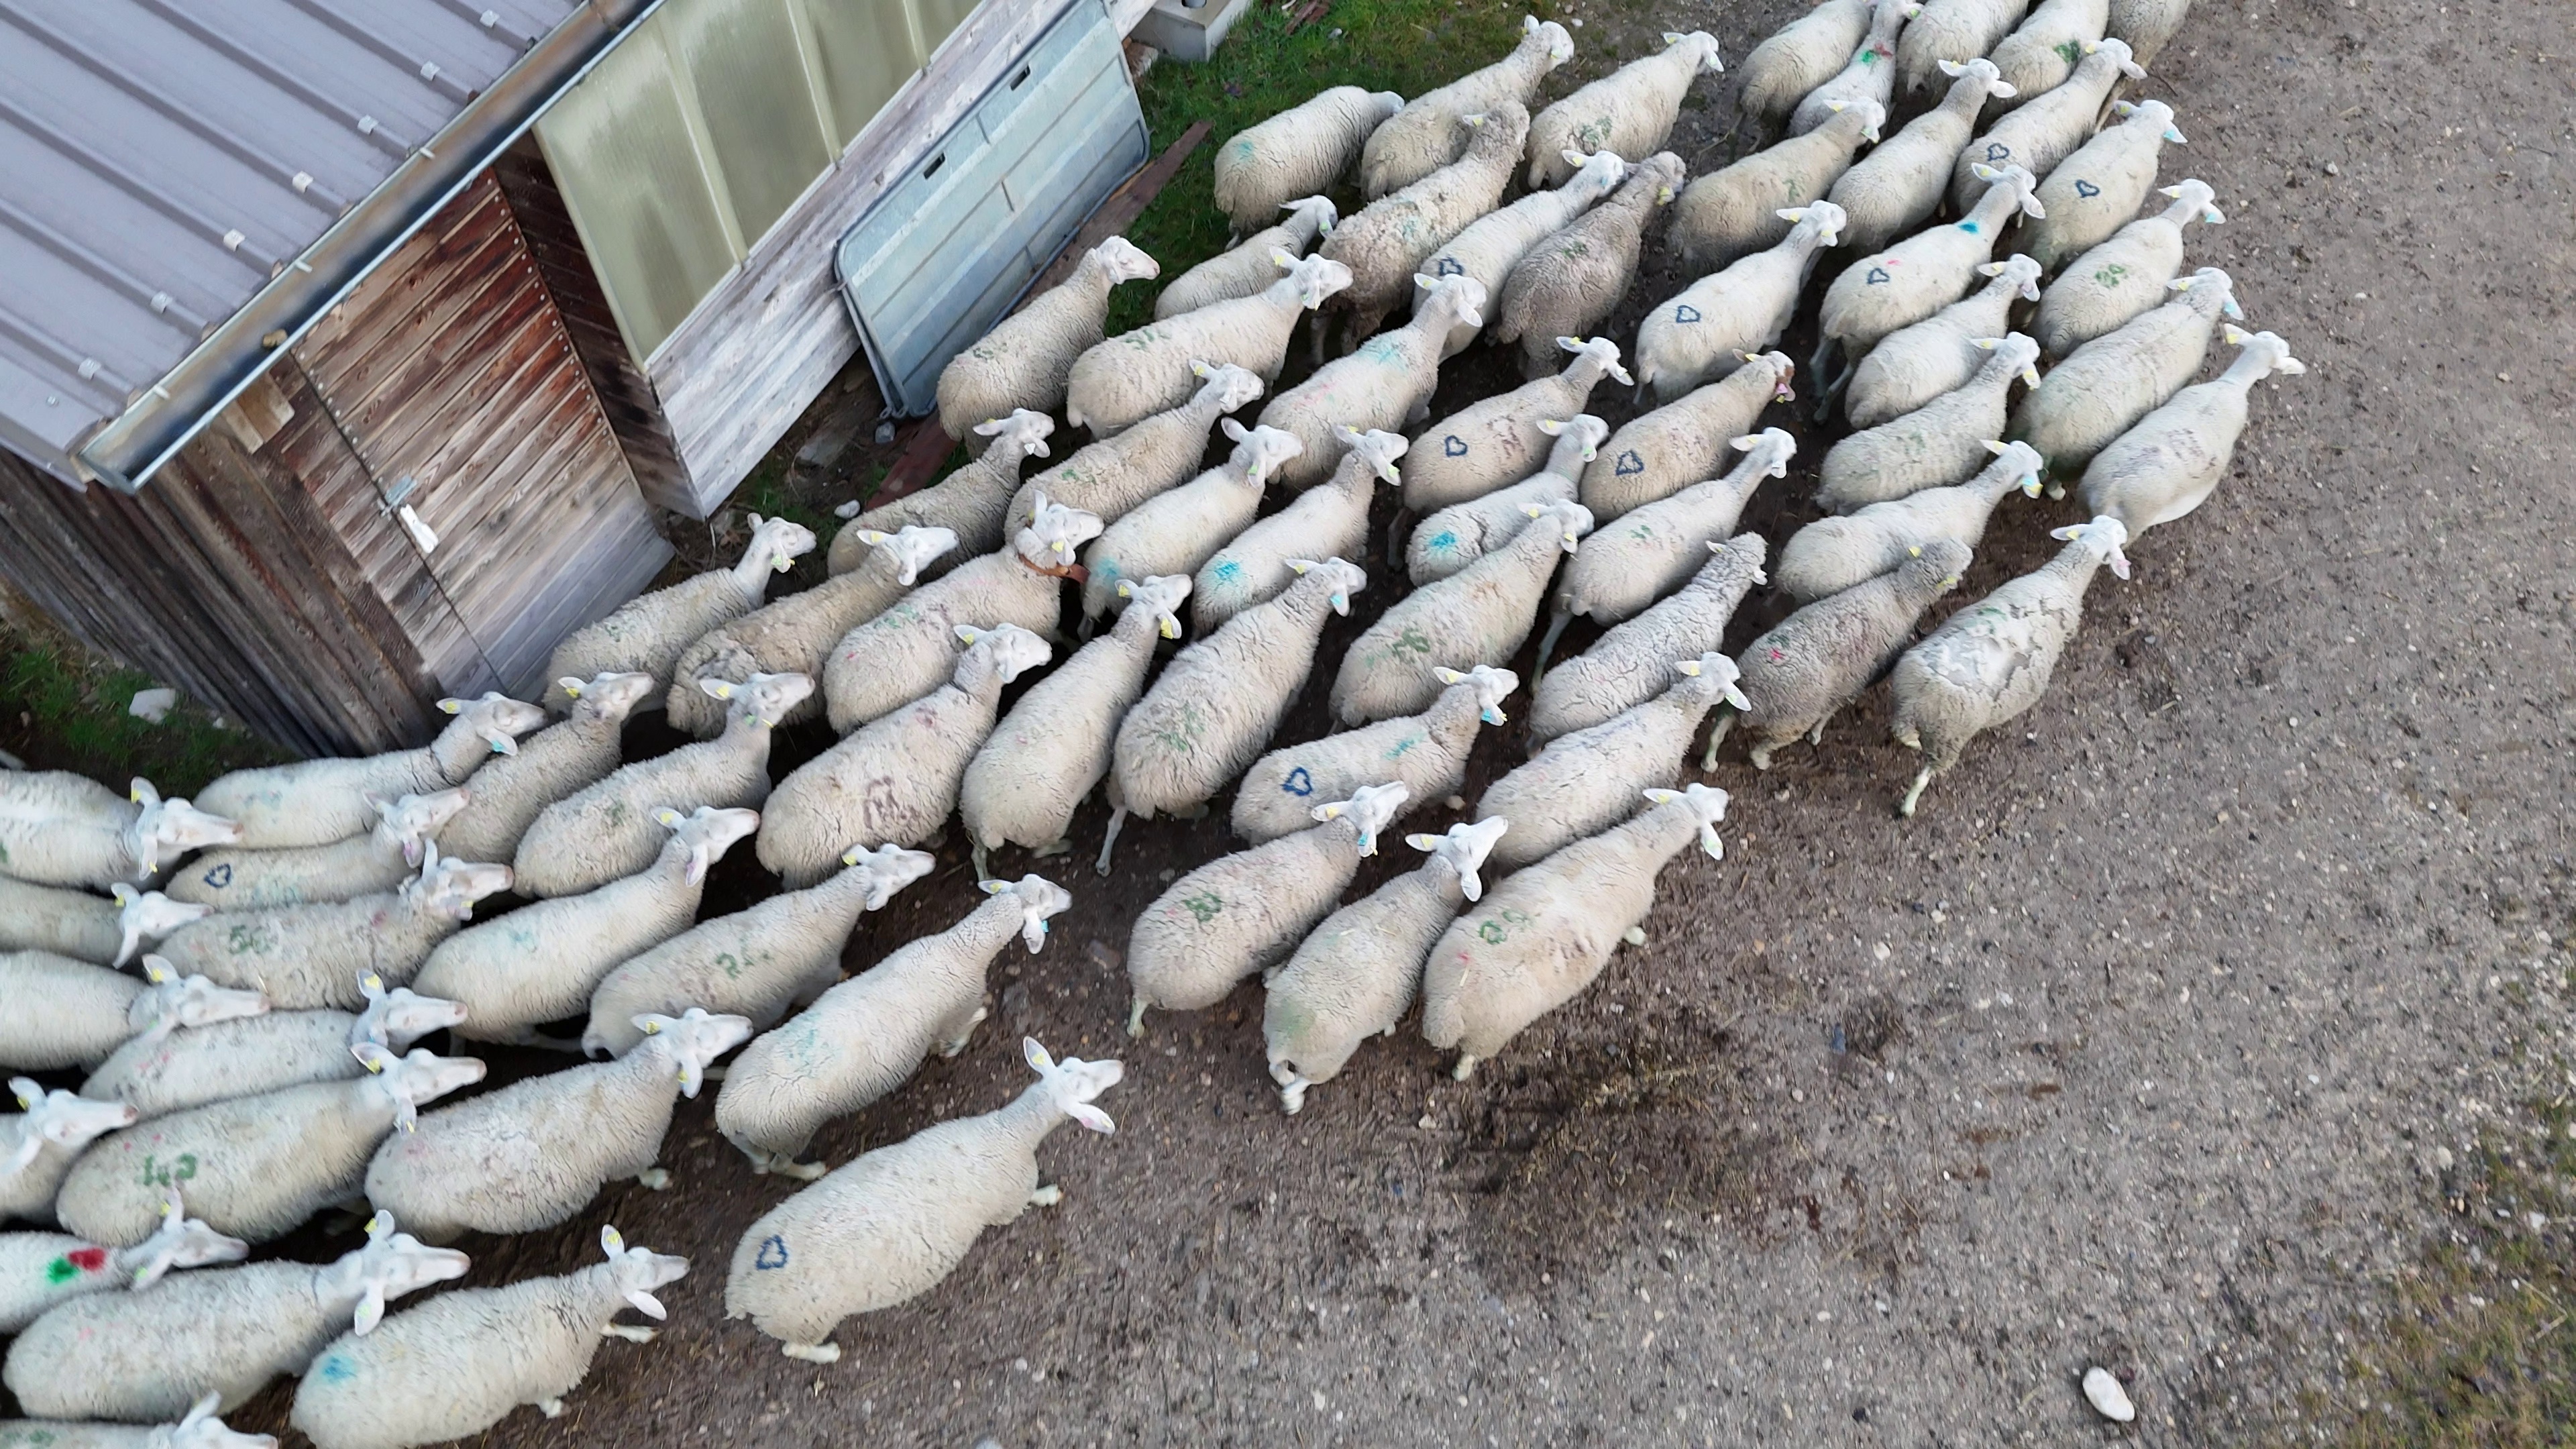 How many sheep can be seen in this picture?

70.